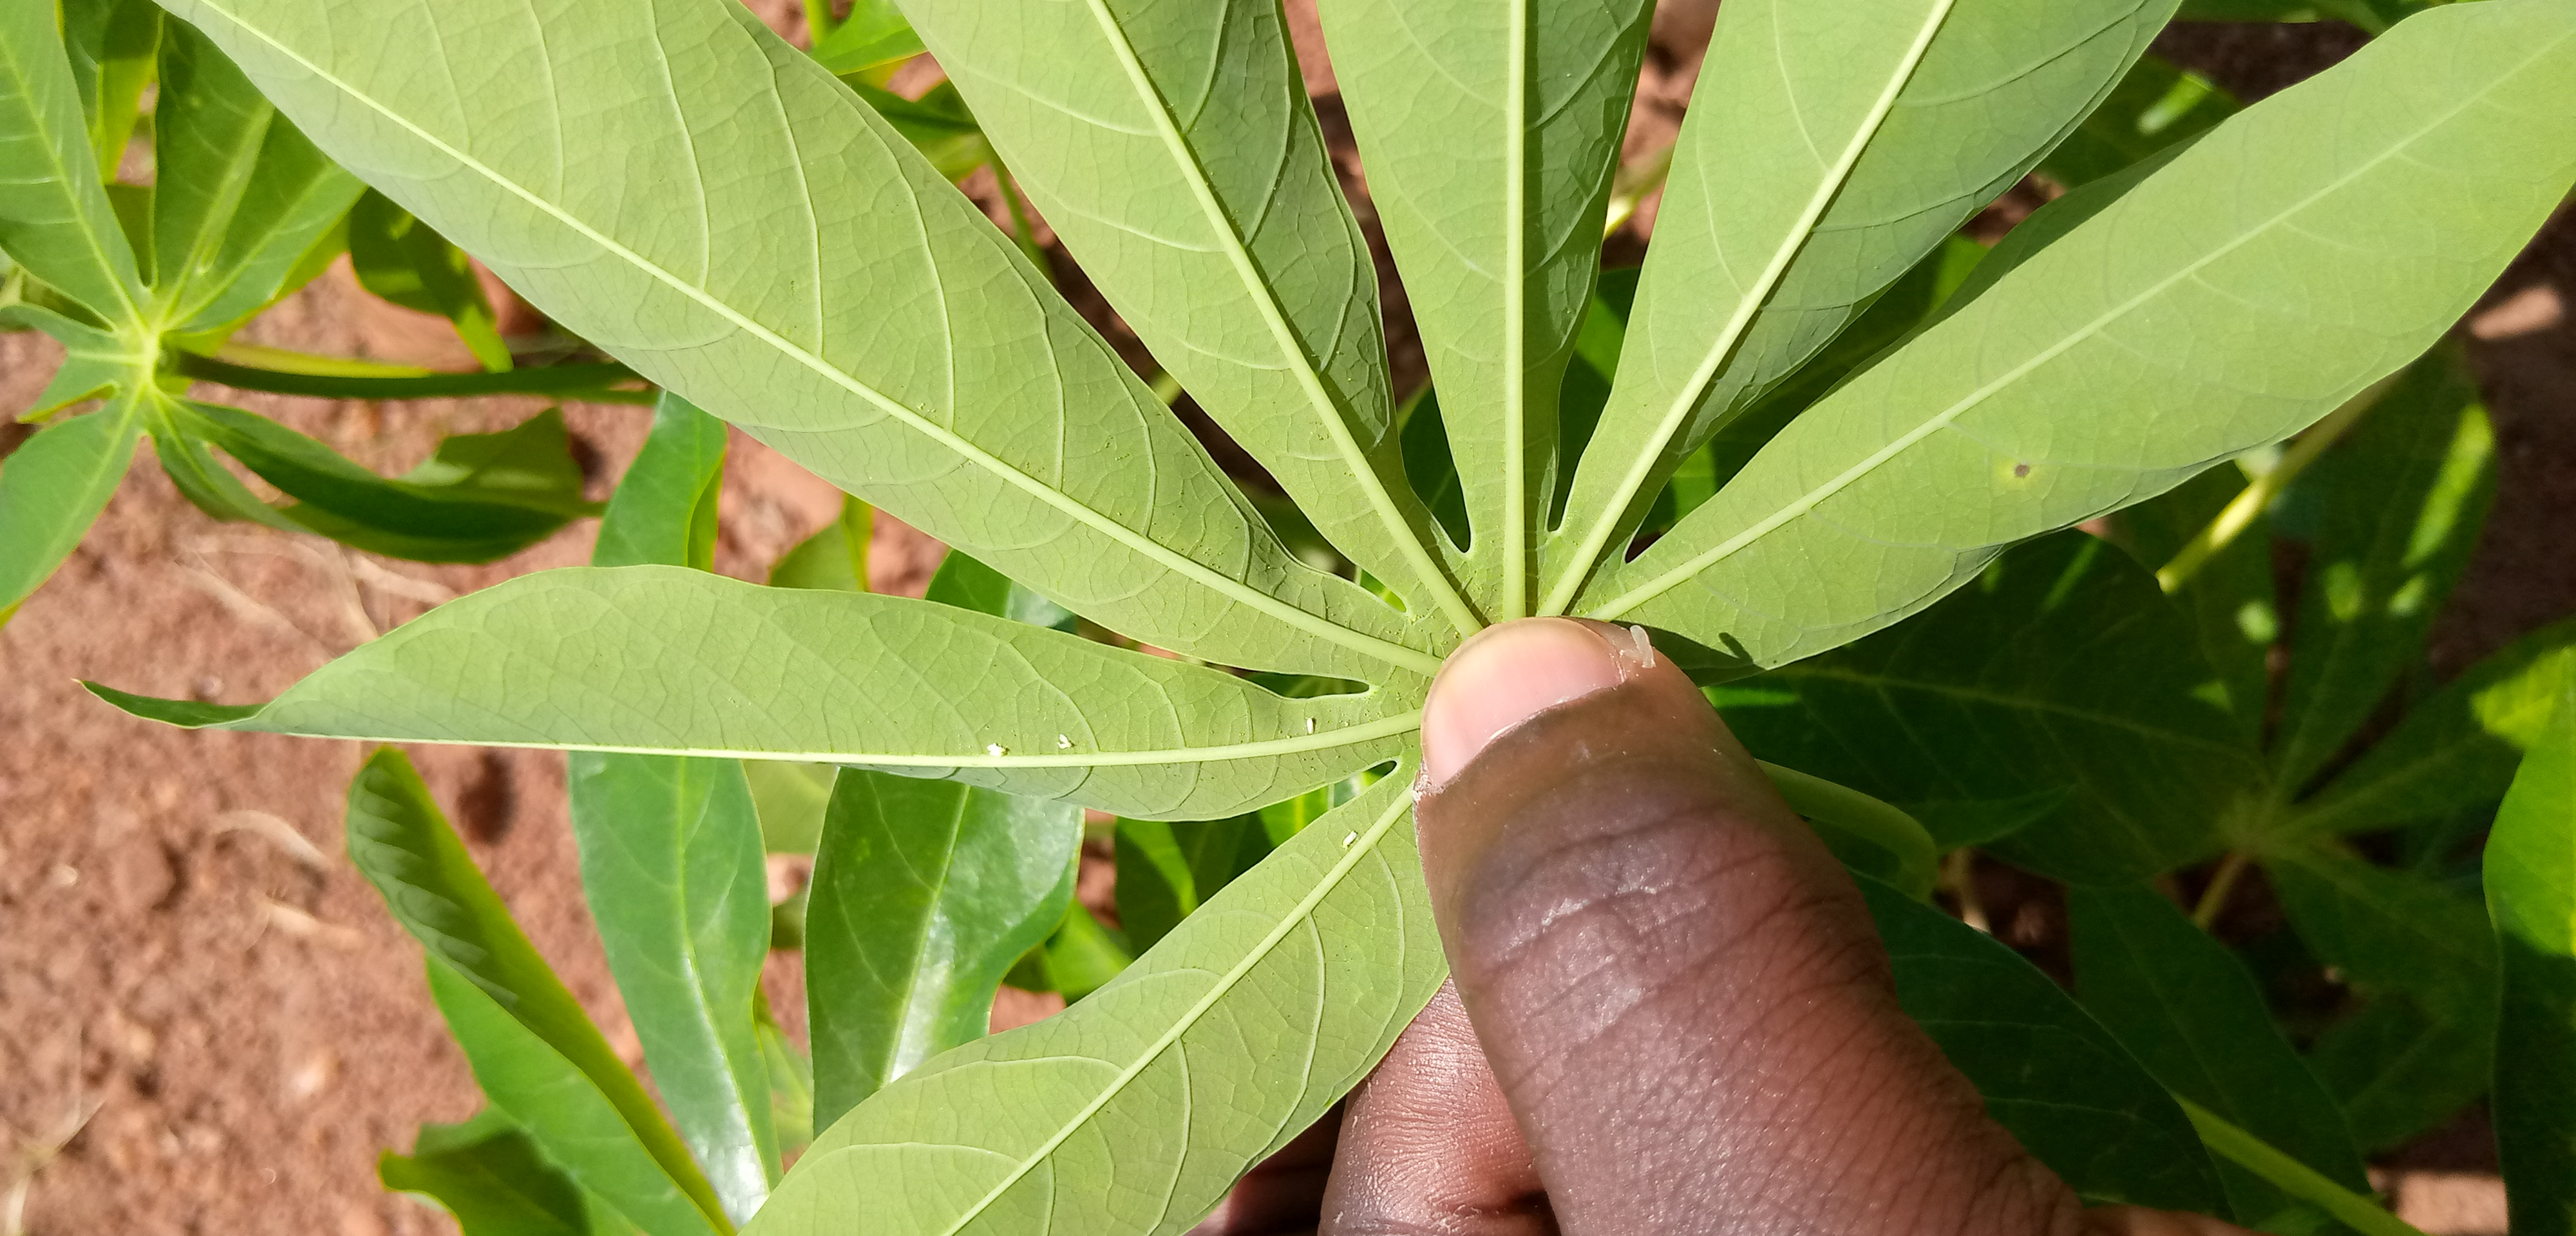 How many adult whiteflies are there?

5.